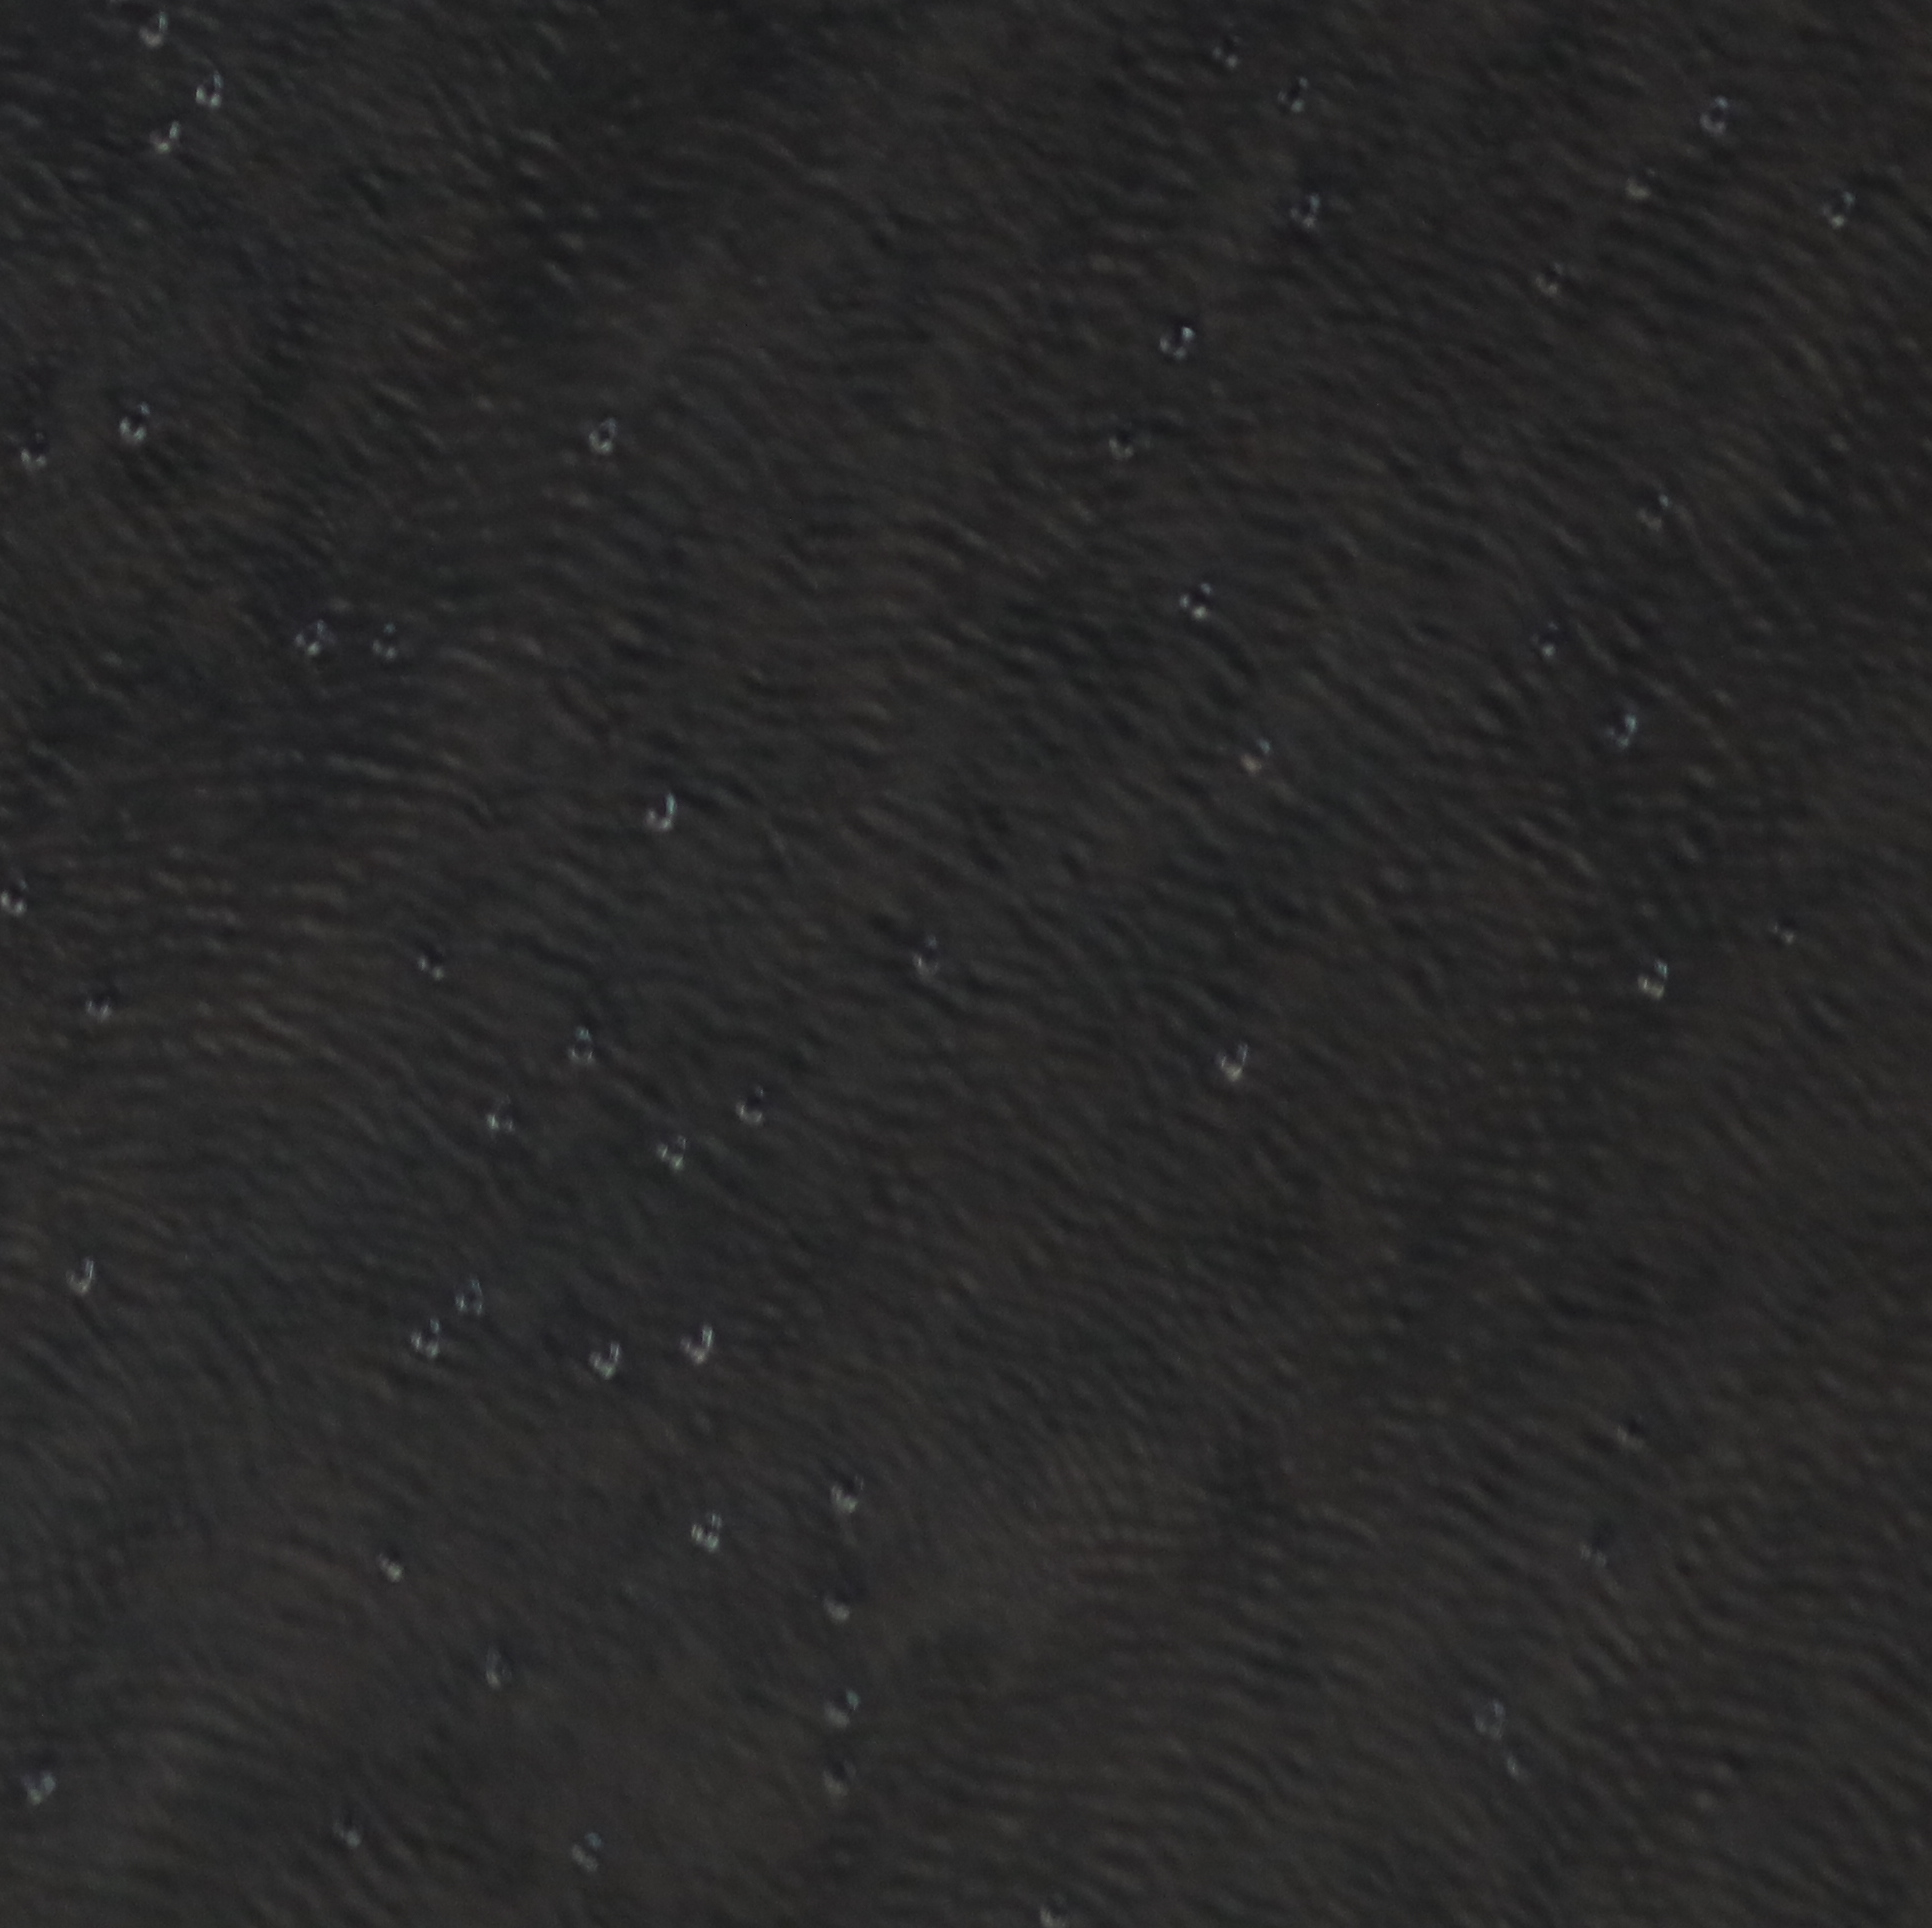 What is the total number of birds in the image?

52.